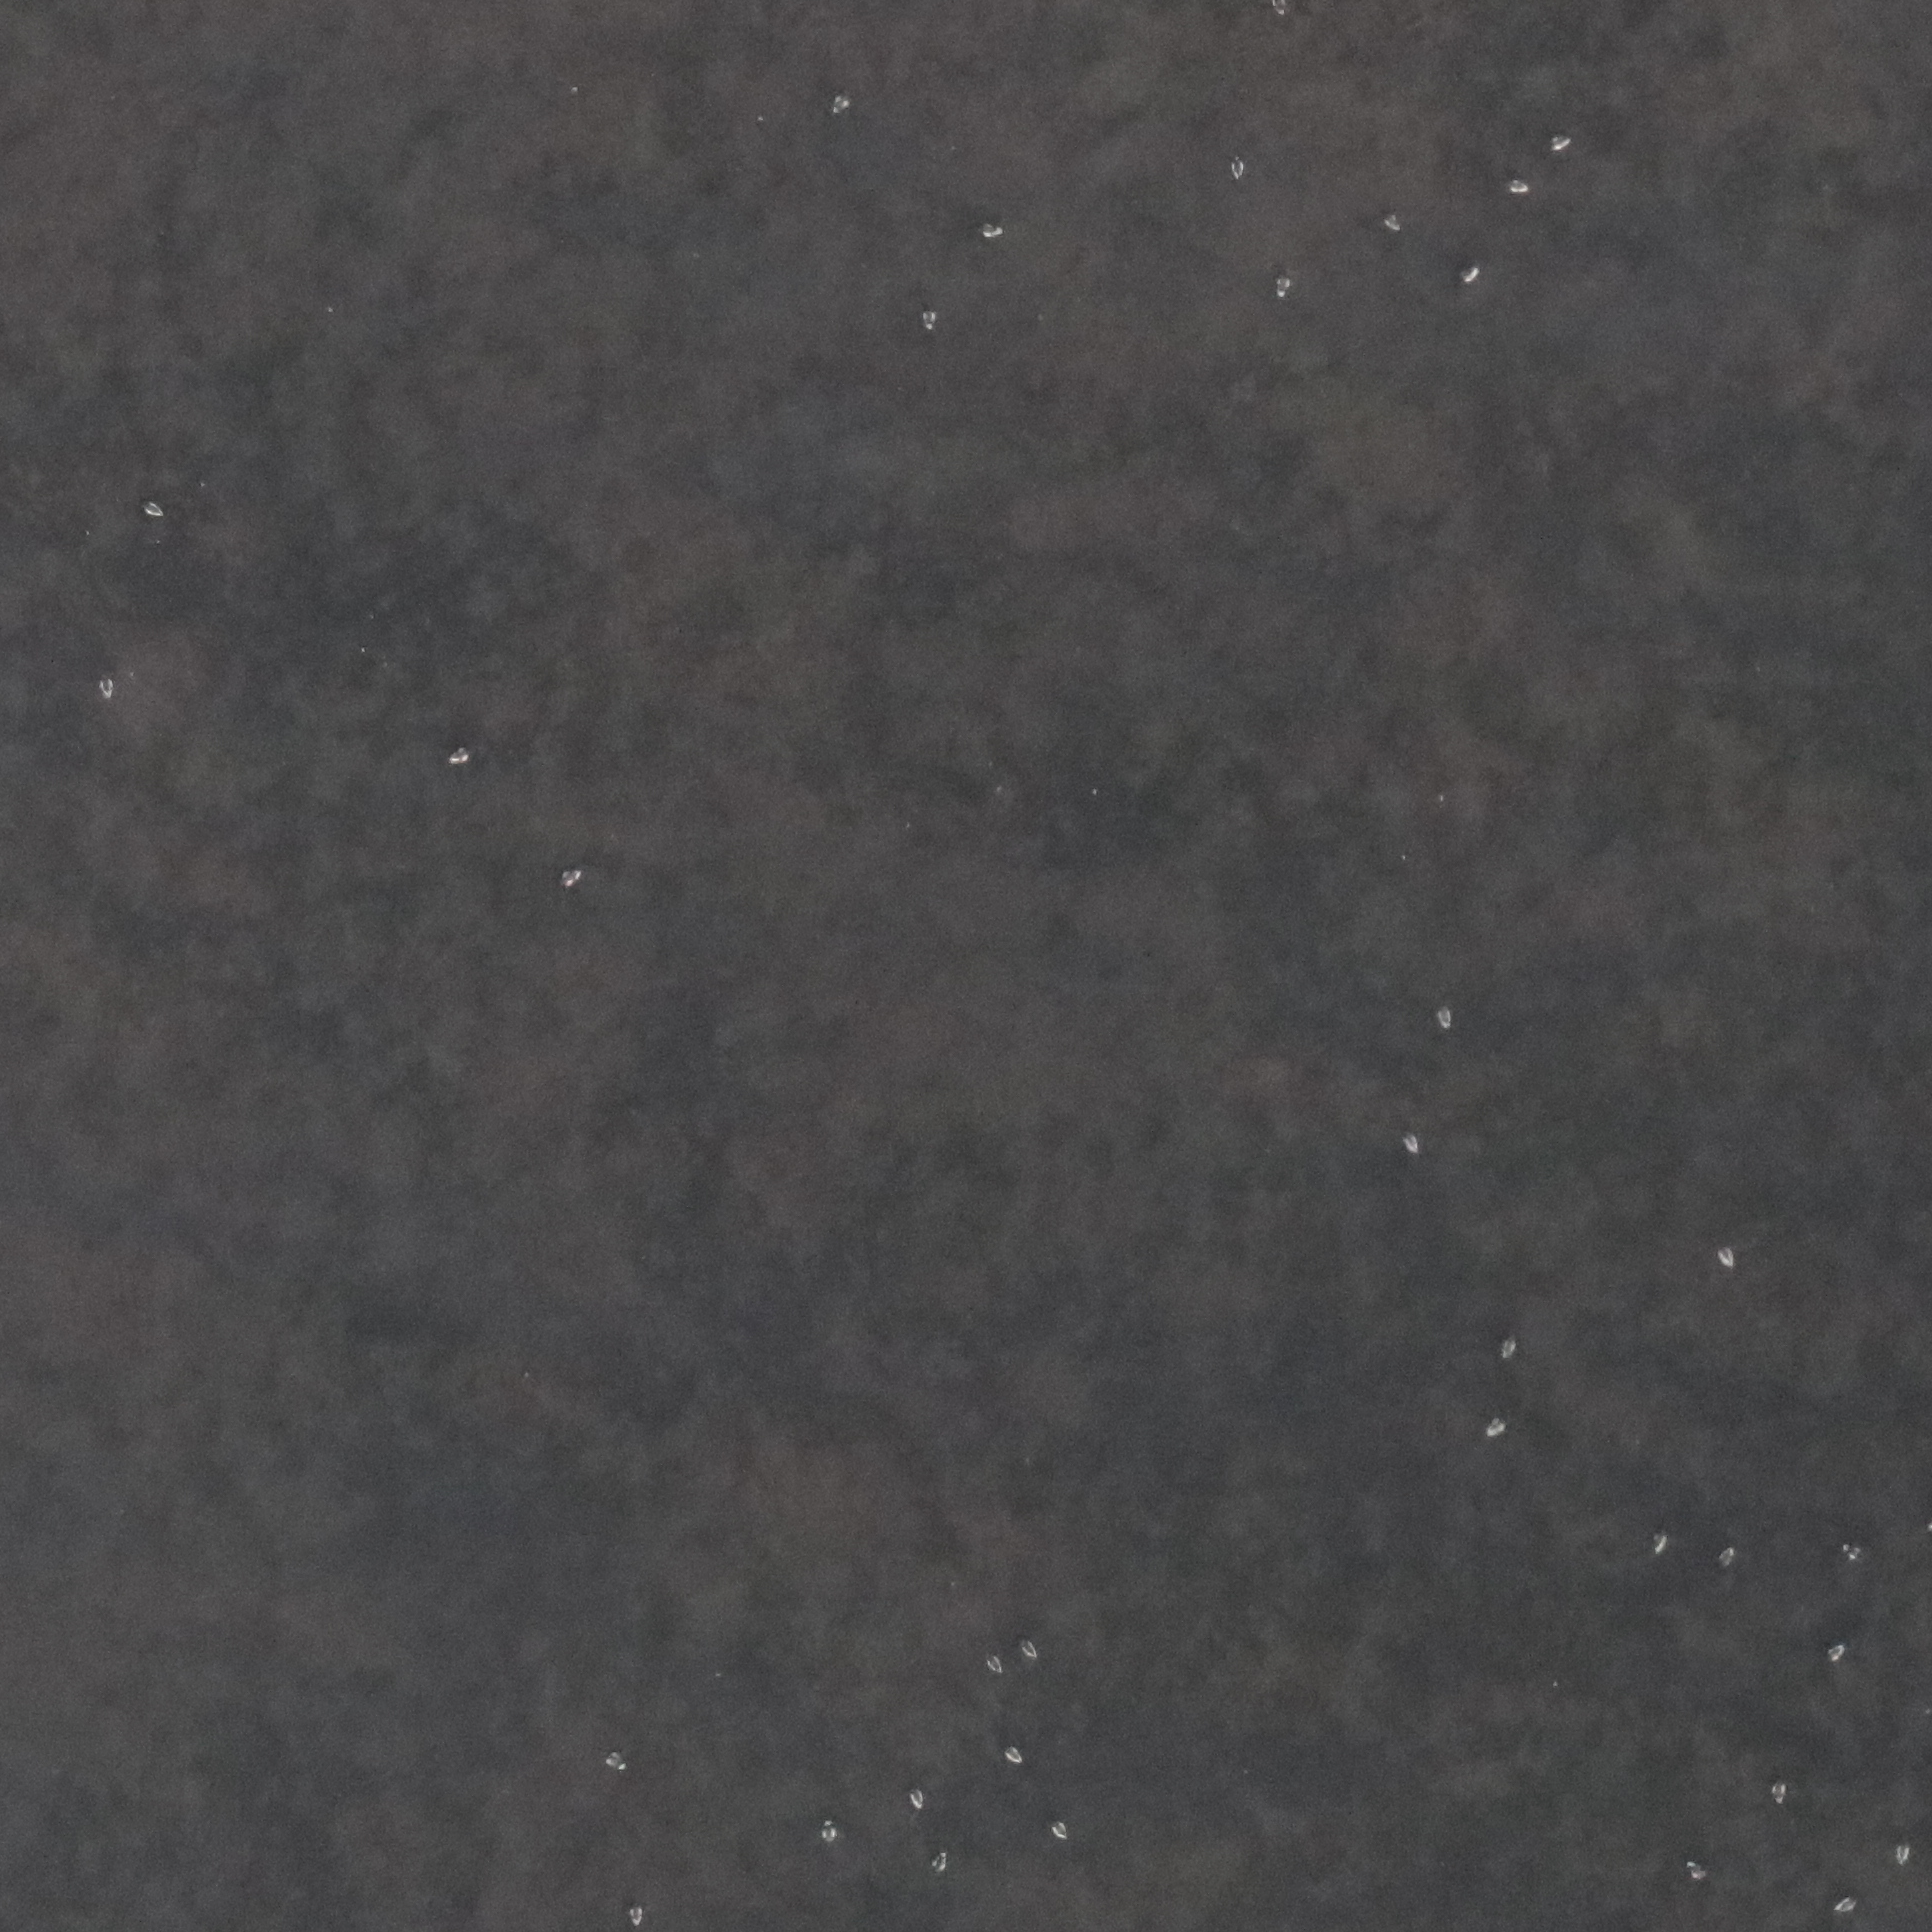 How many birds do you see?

36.